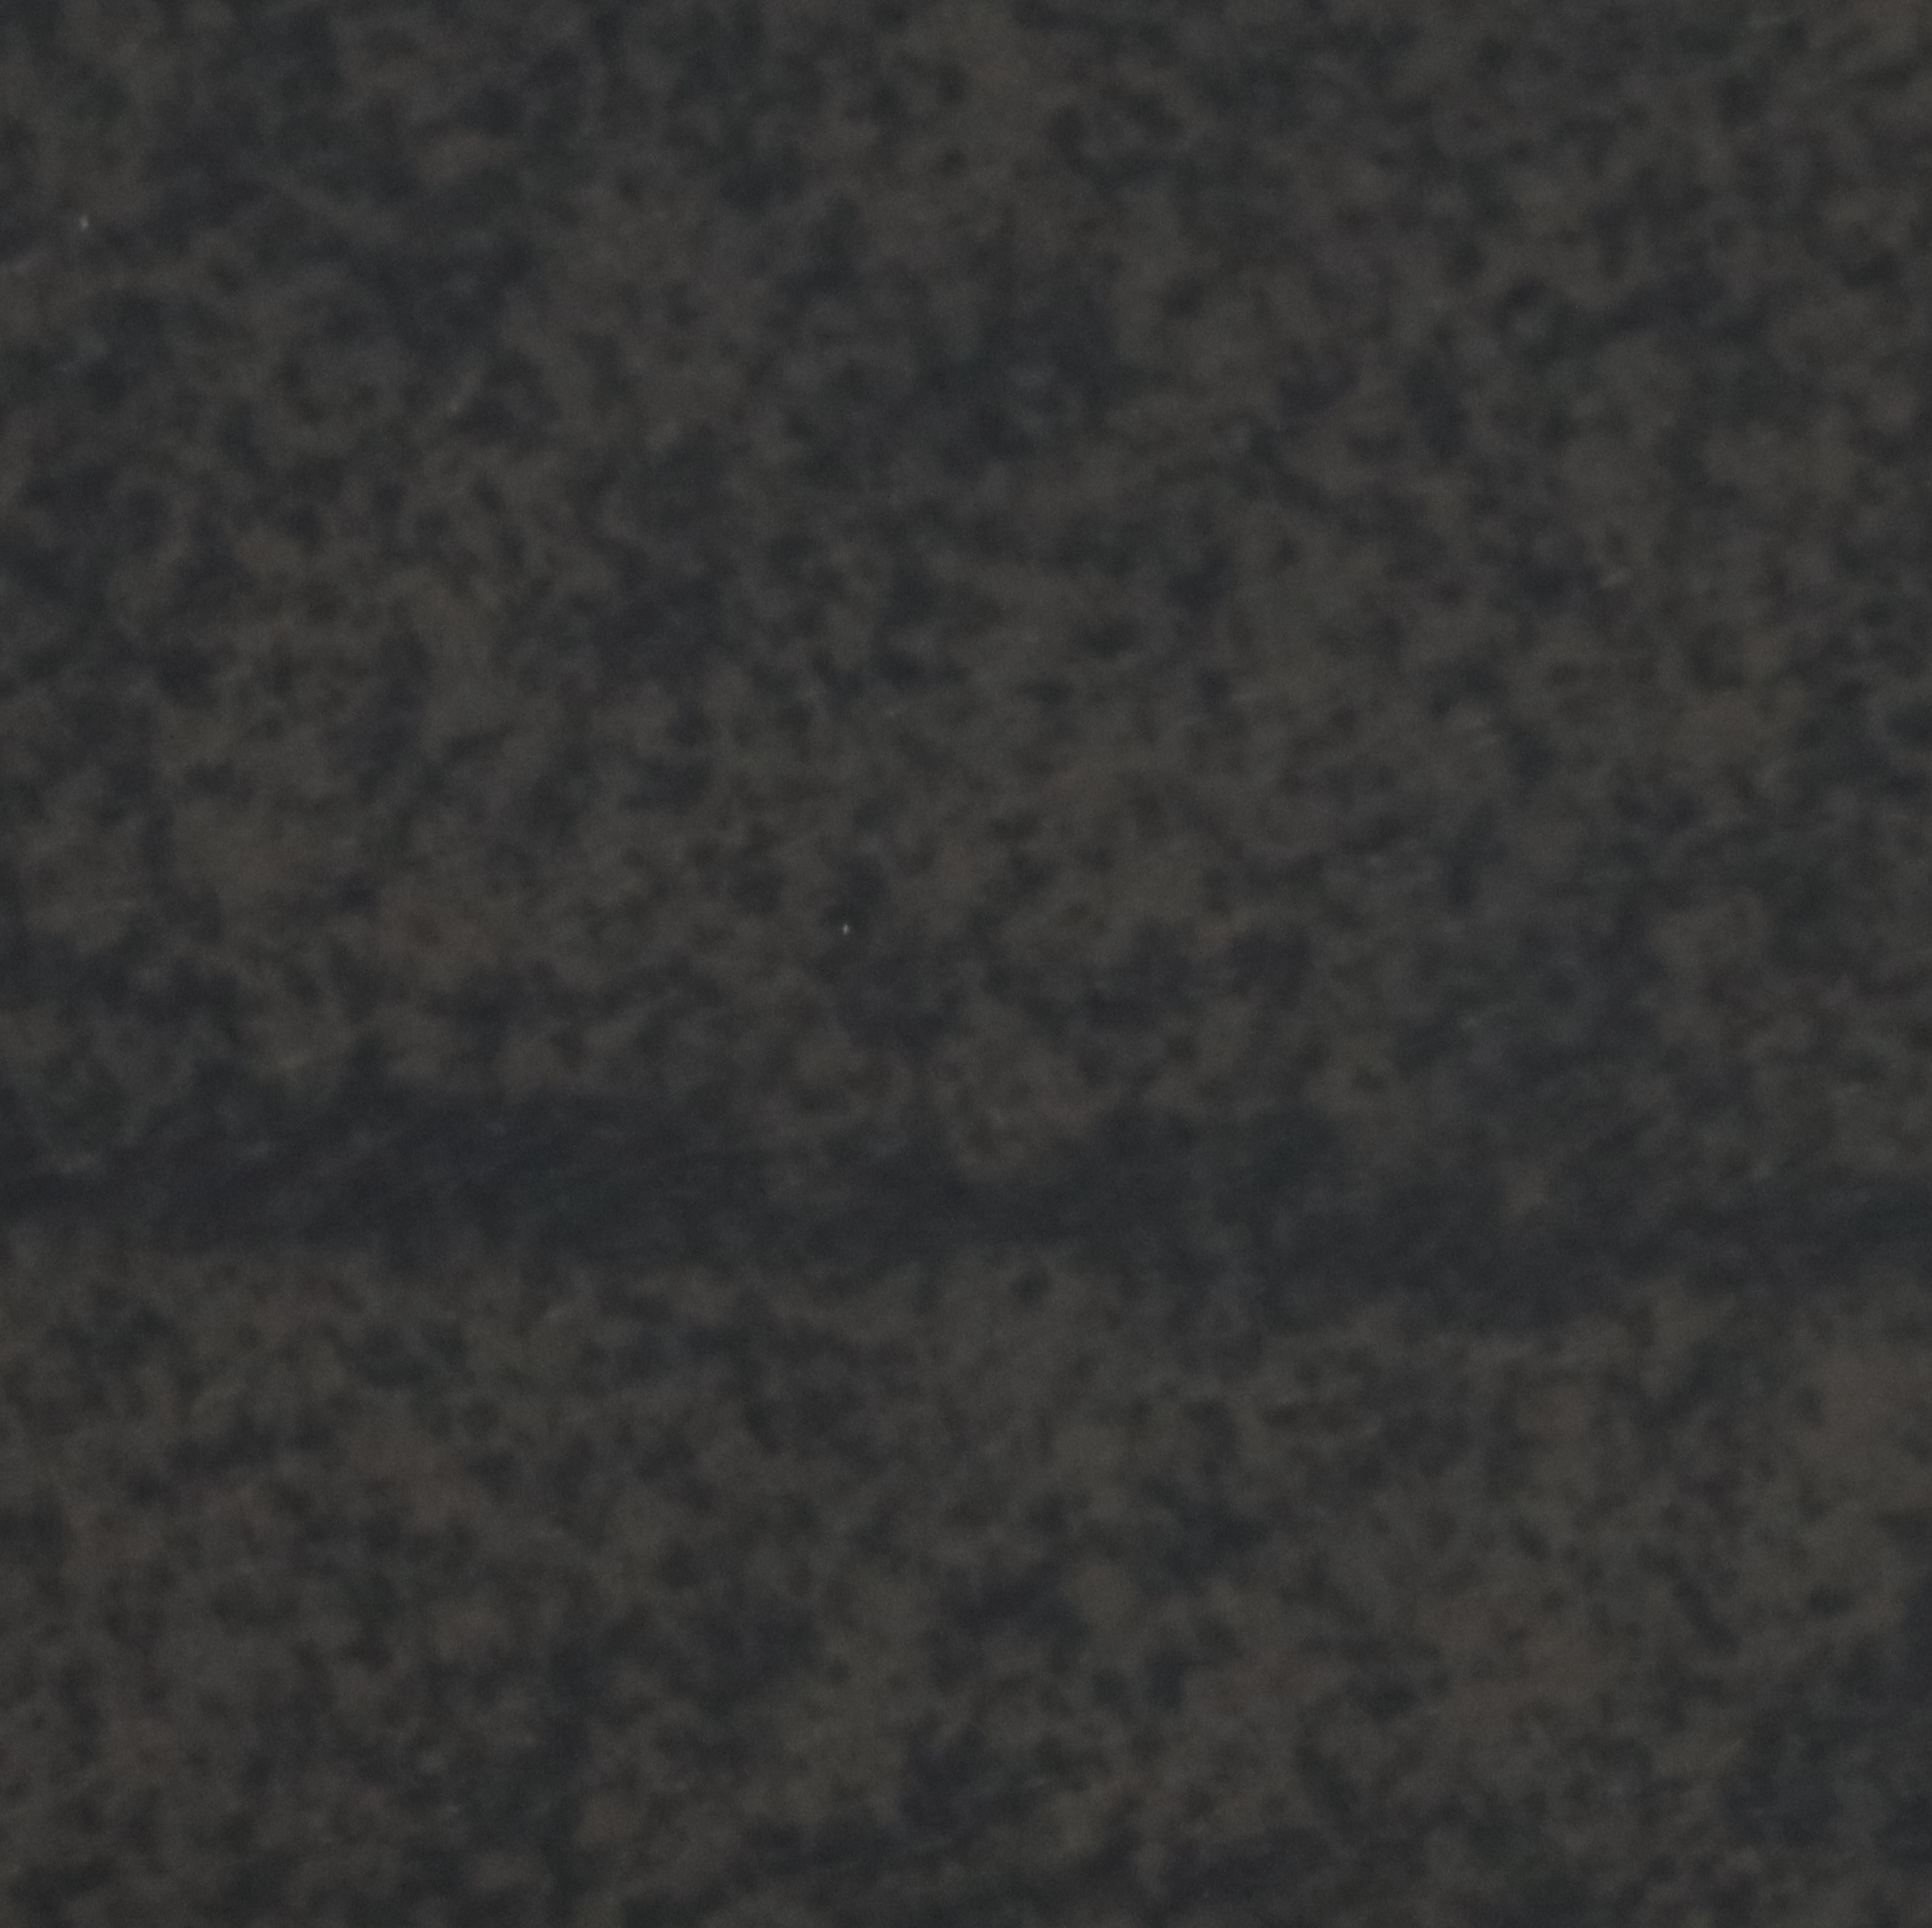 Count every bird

0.